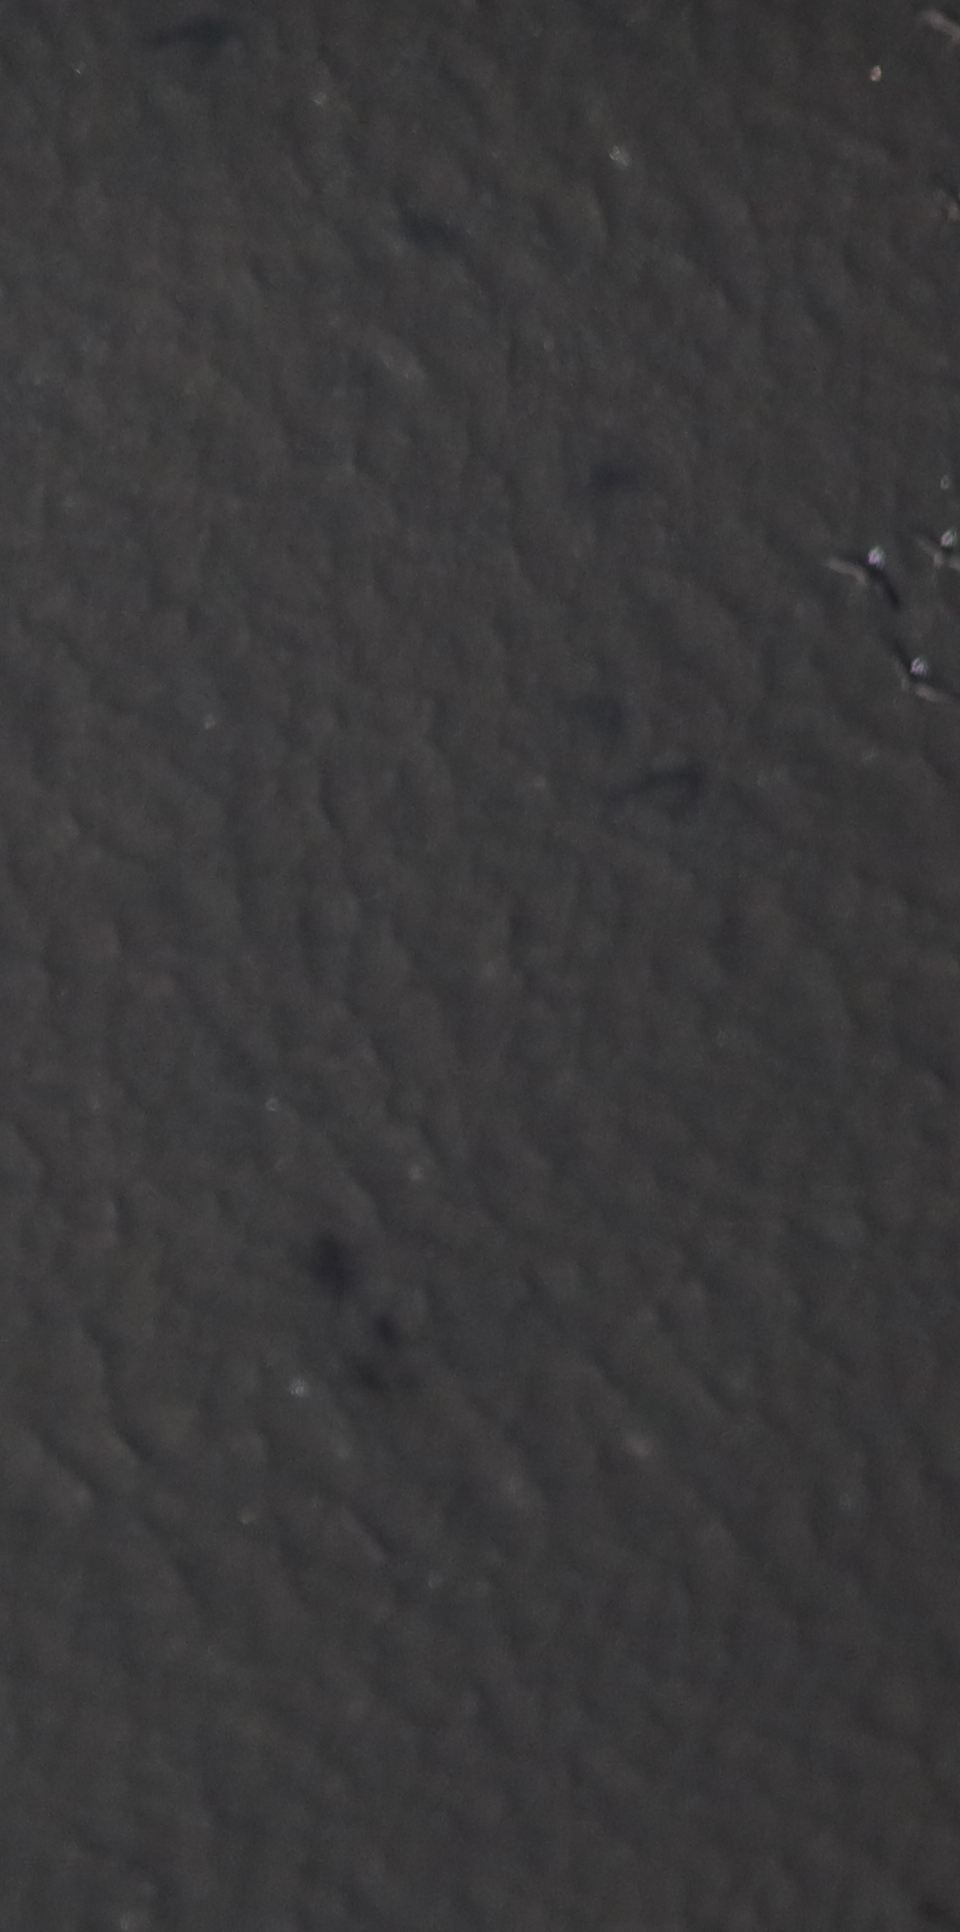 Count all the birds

3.